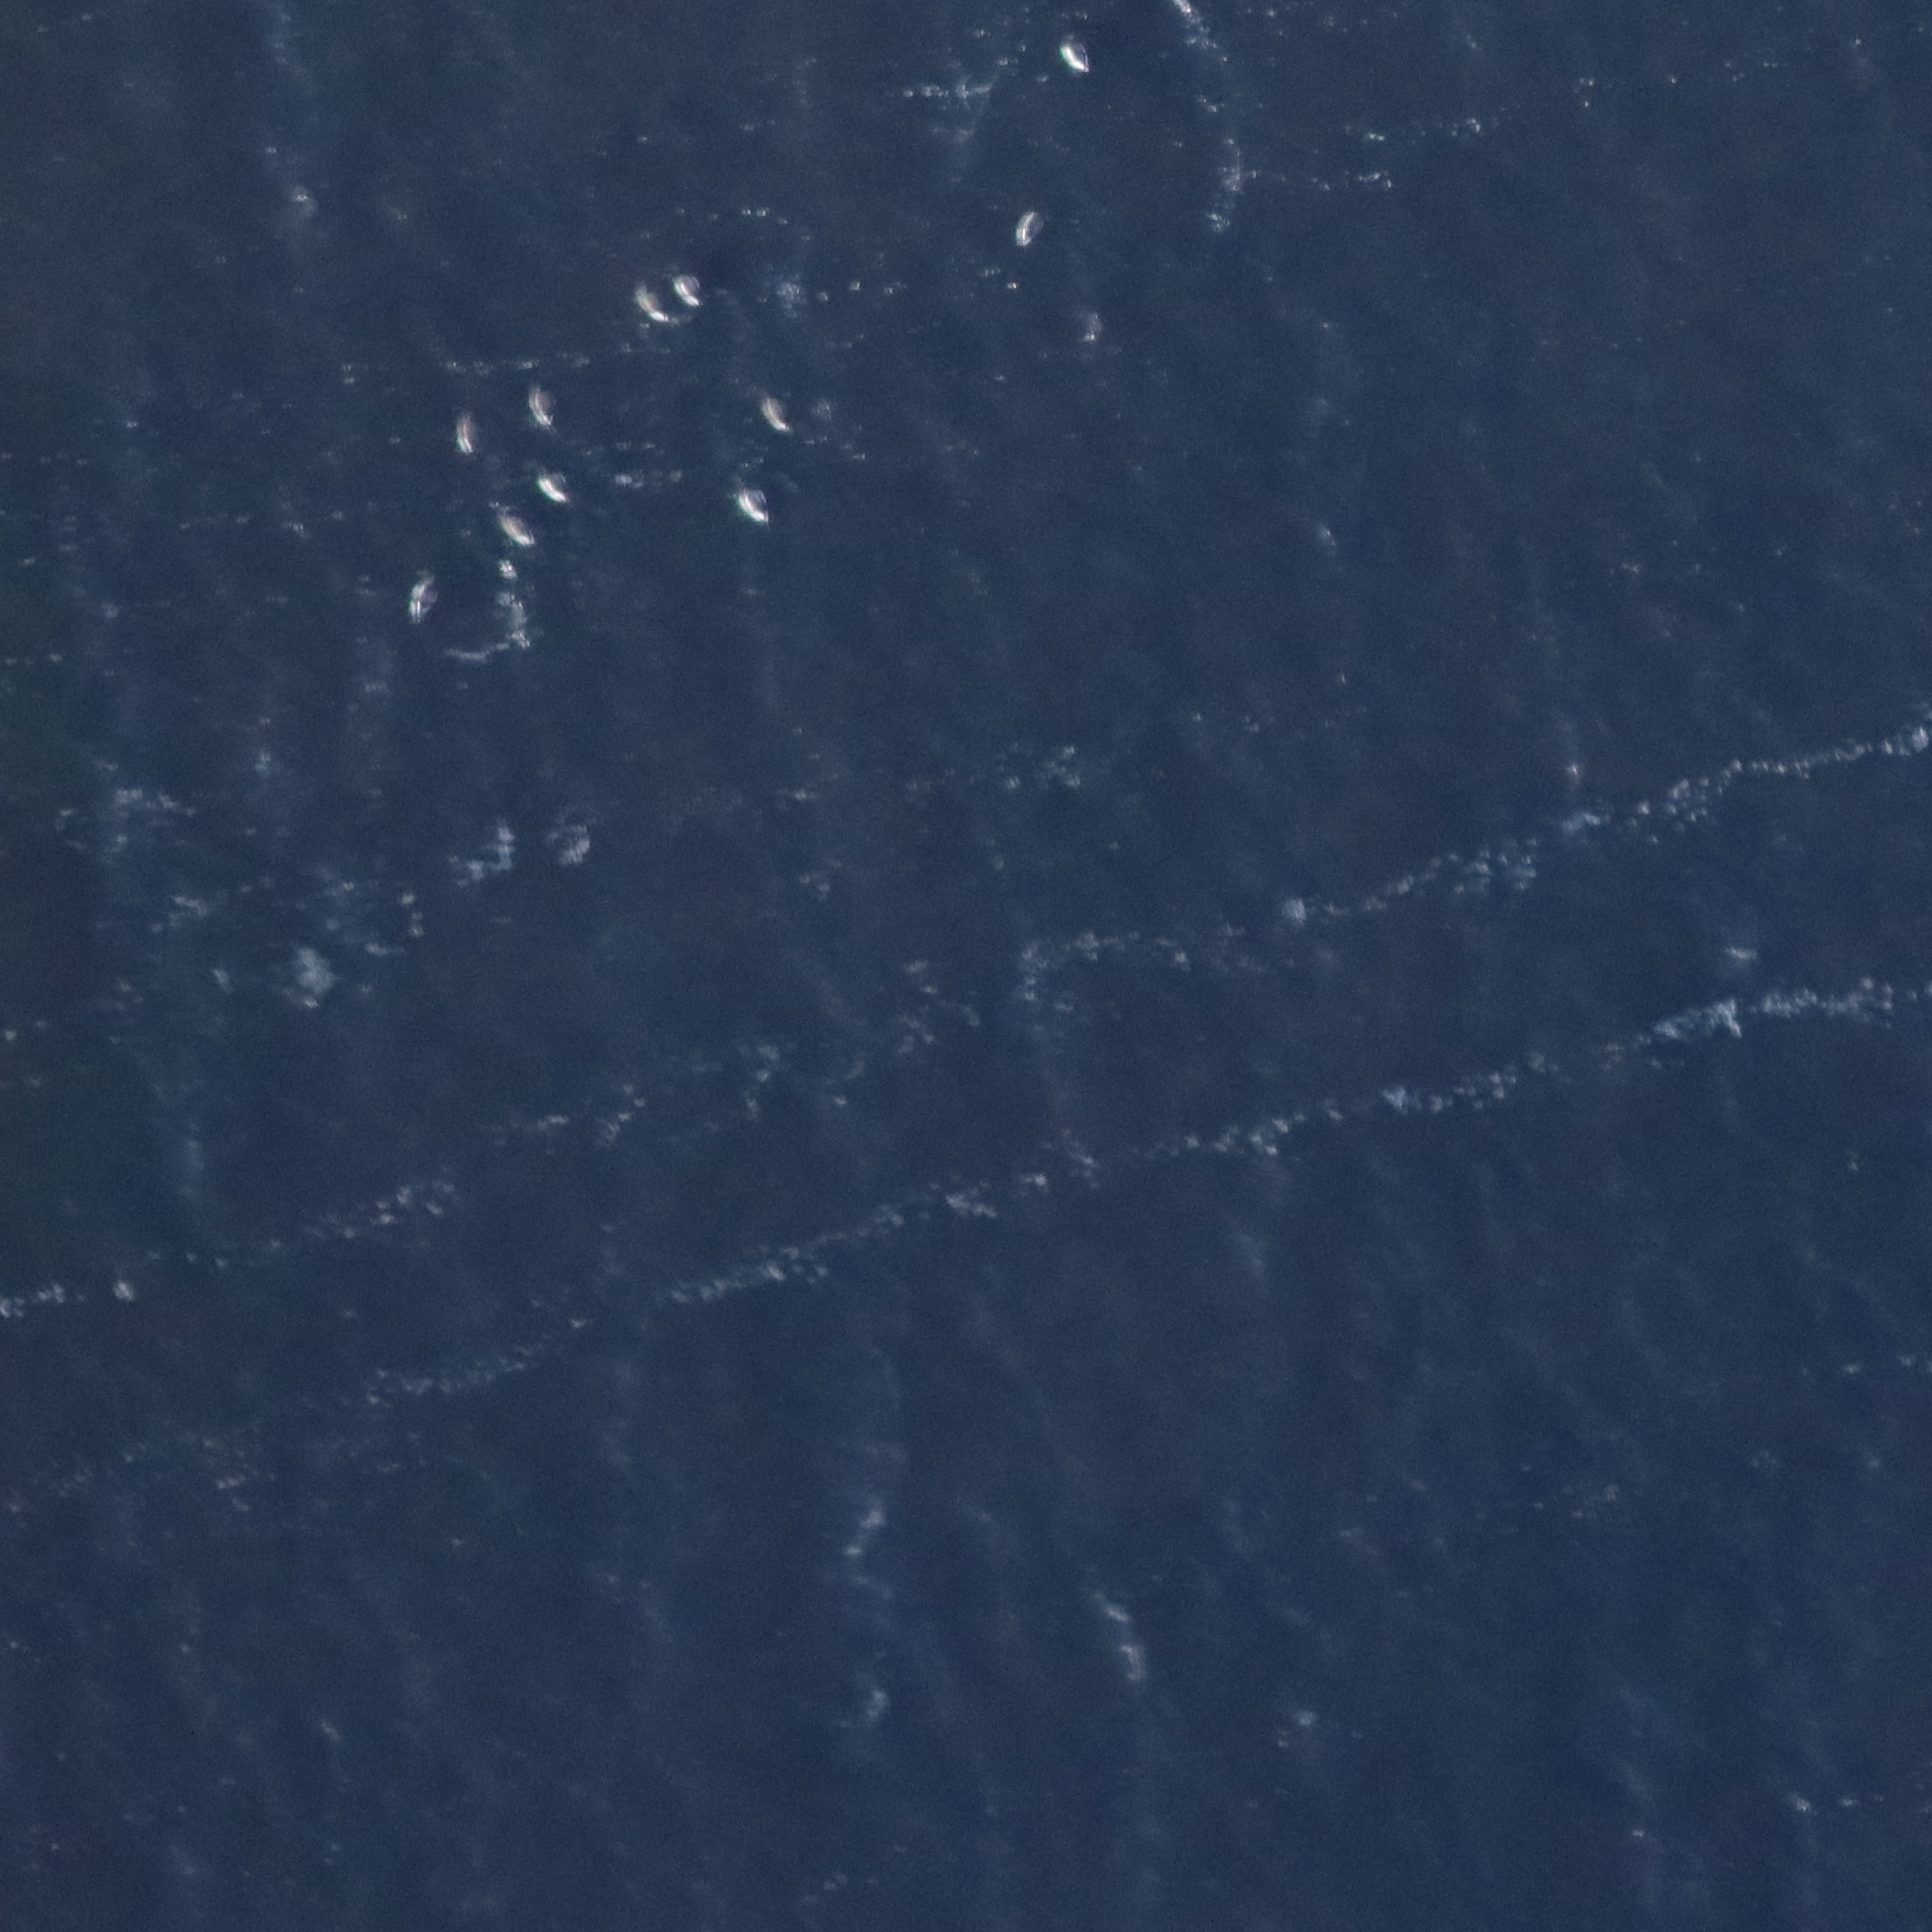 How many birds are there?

11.